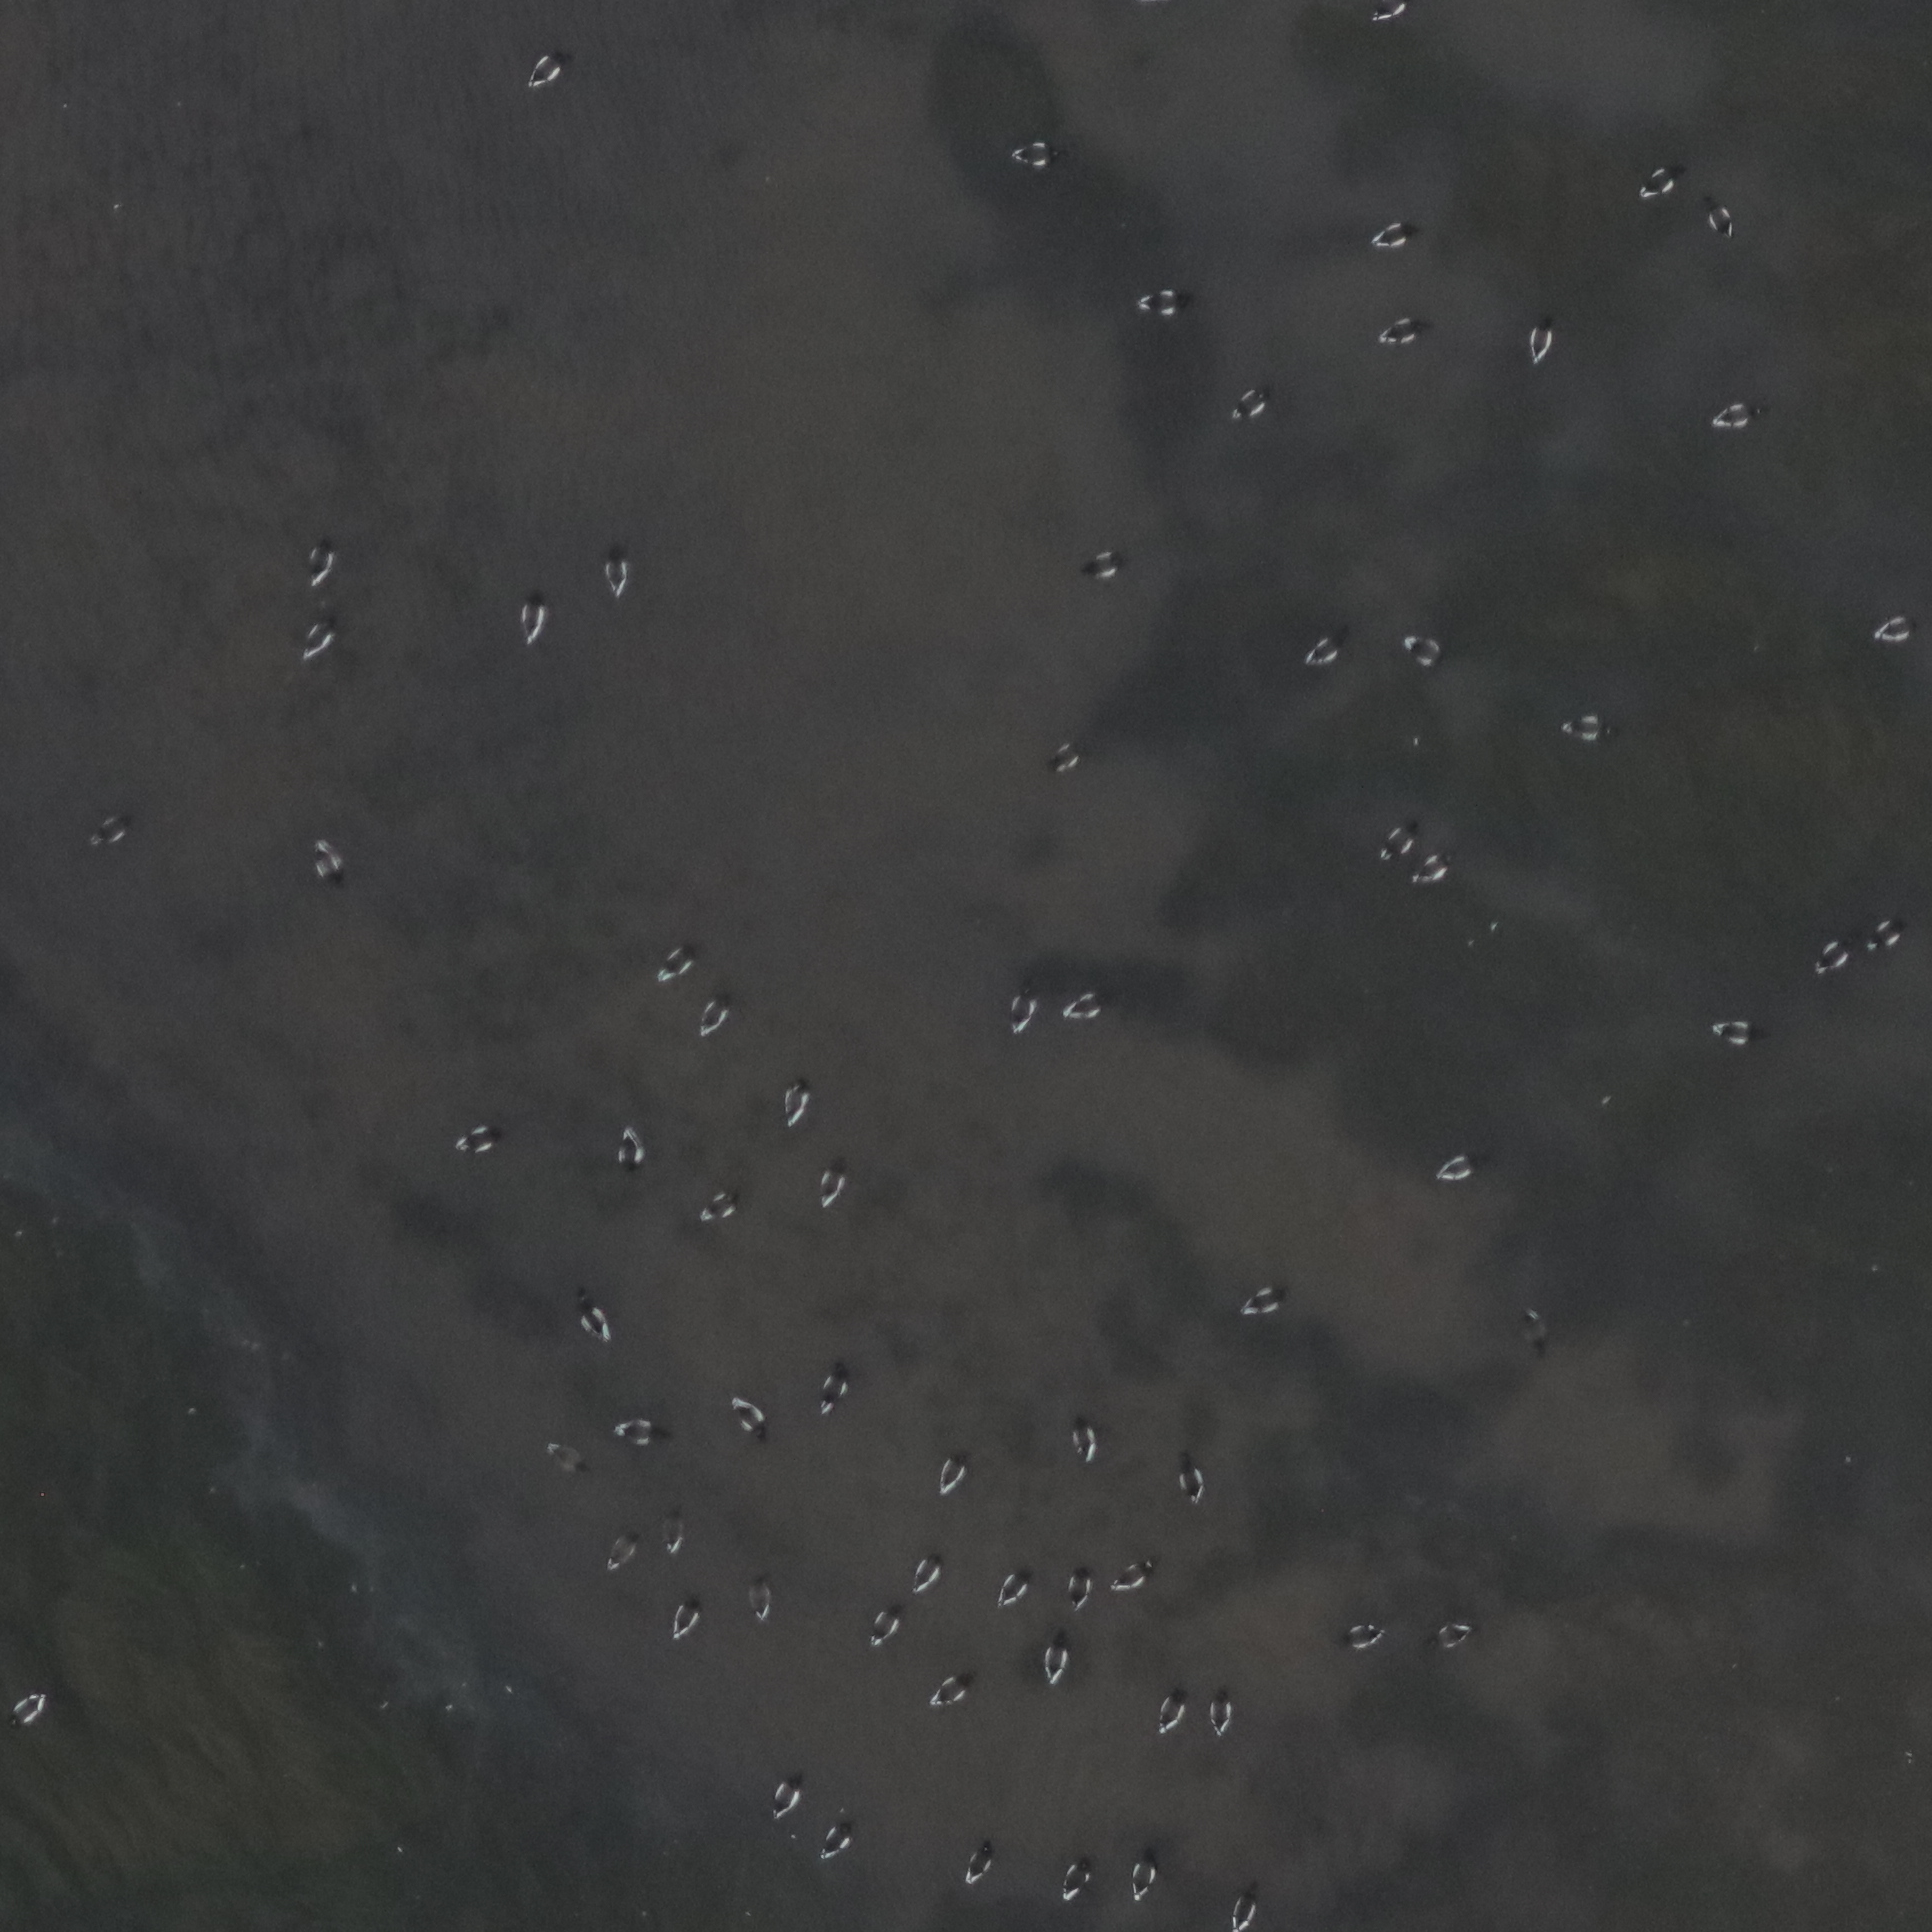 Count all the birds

70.